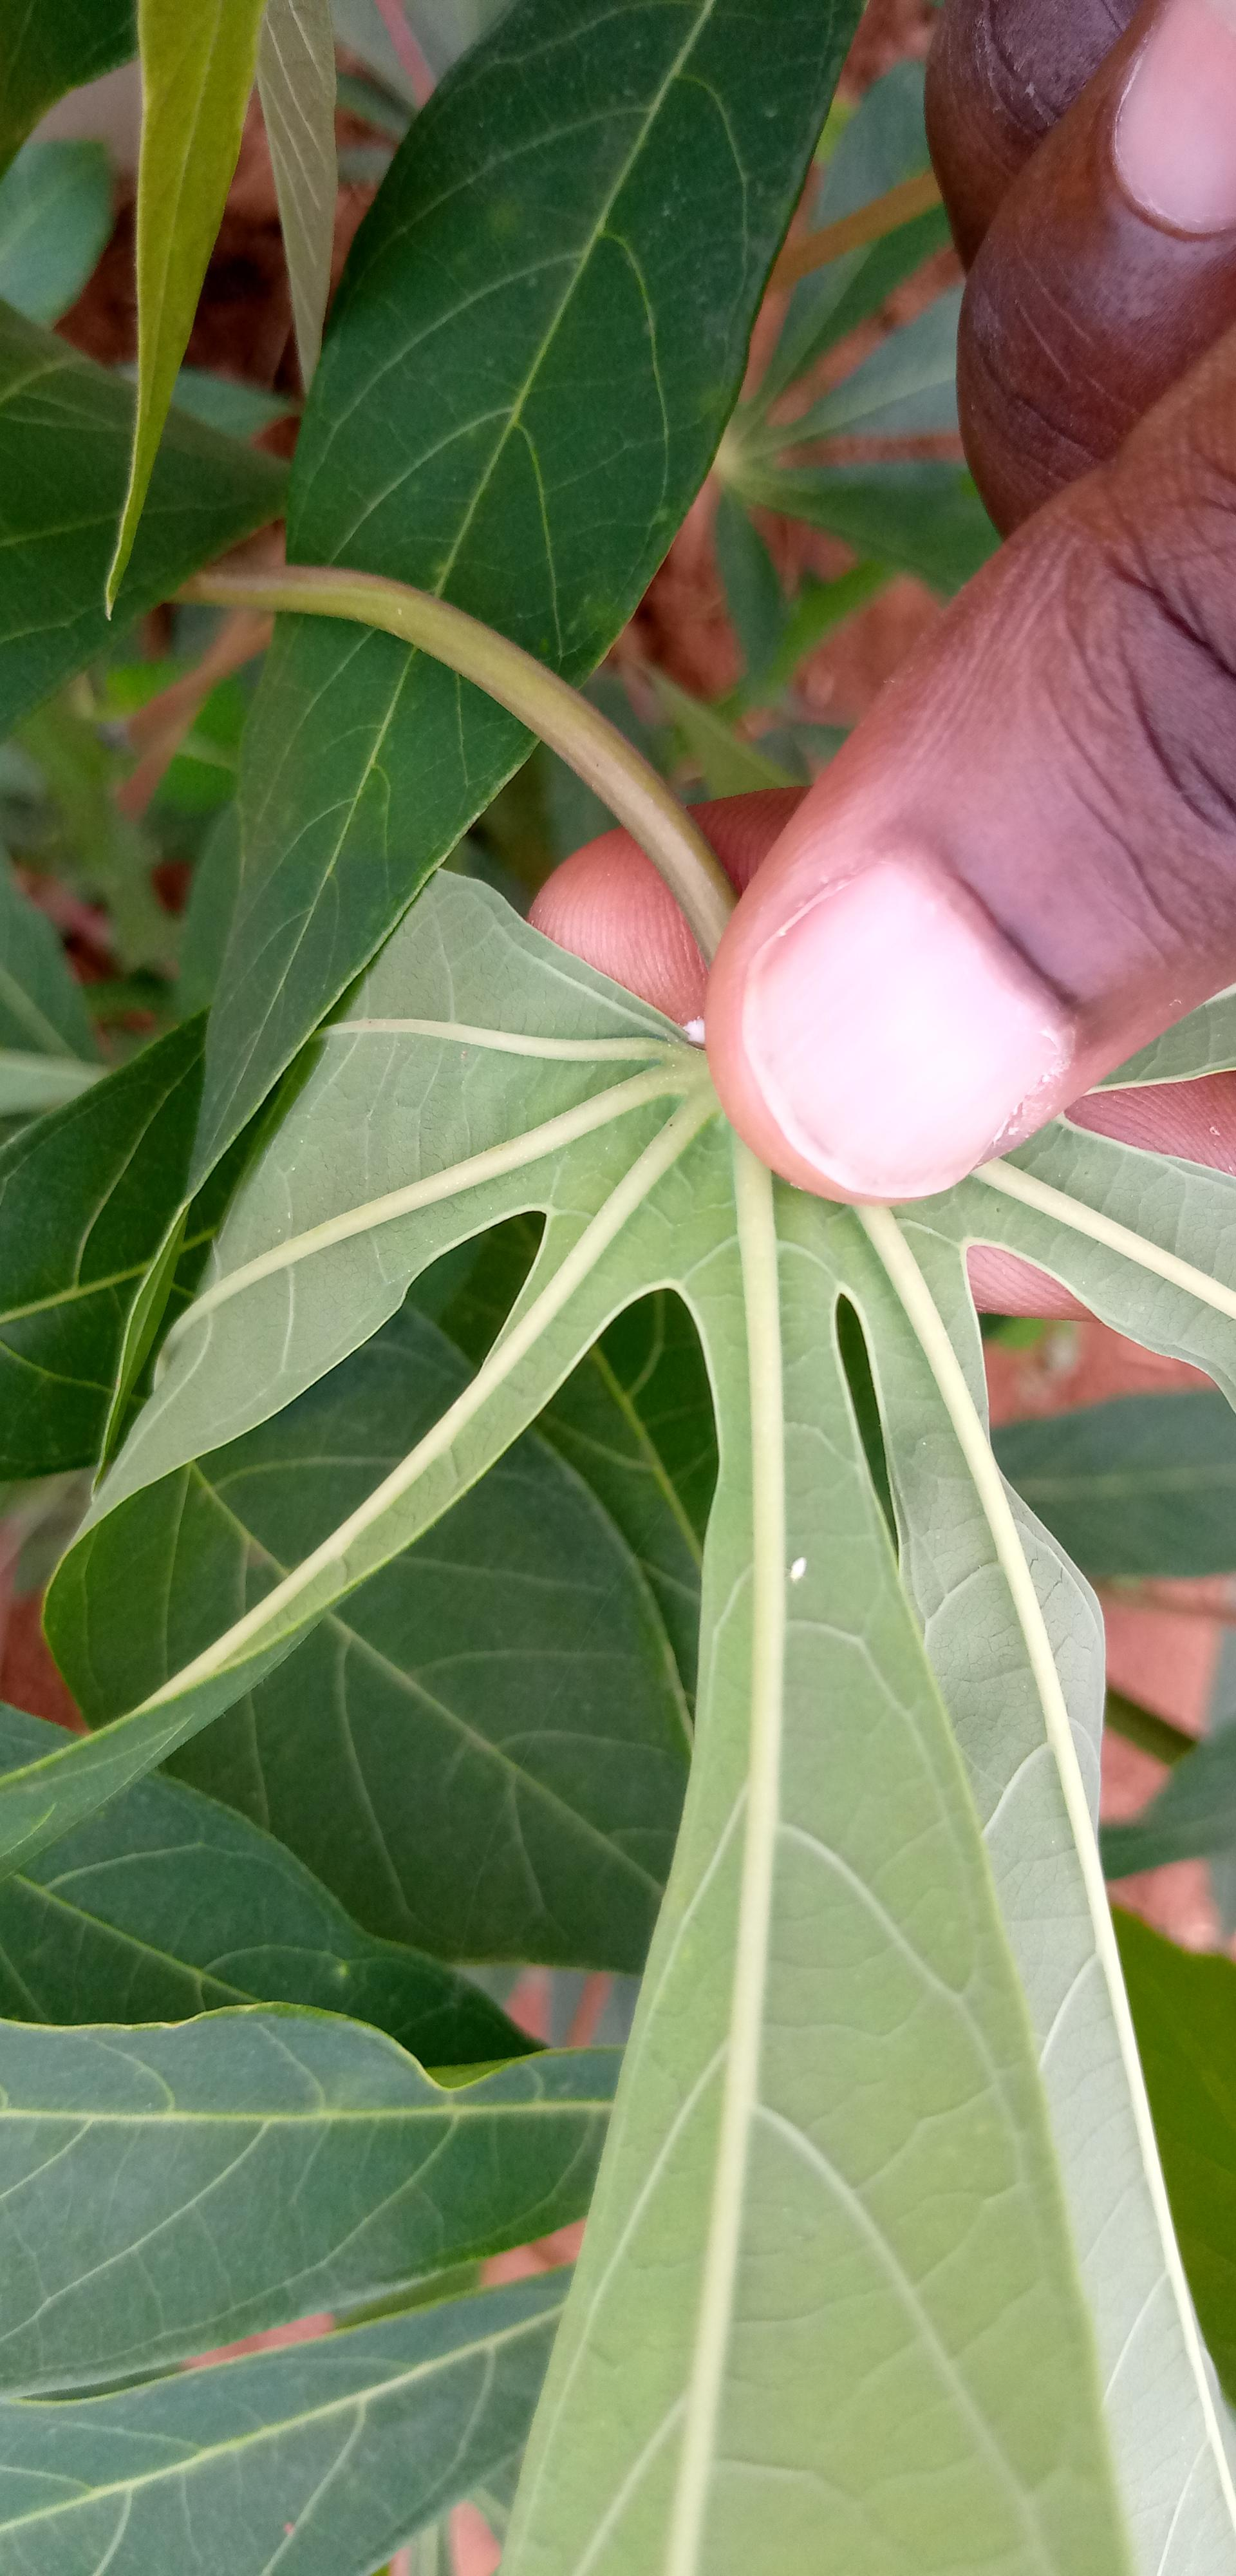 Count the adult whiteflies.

1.